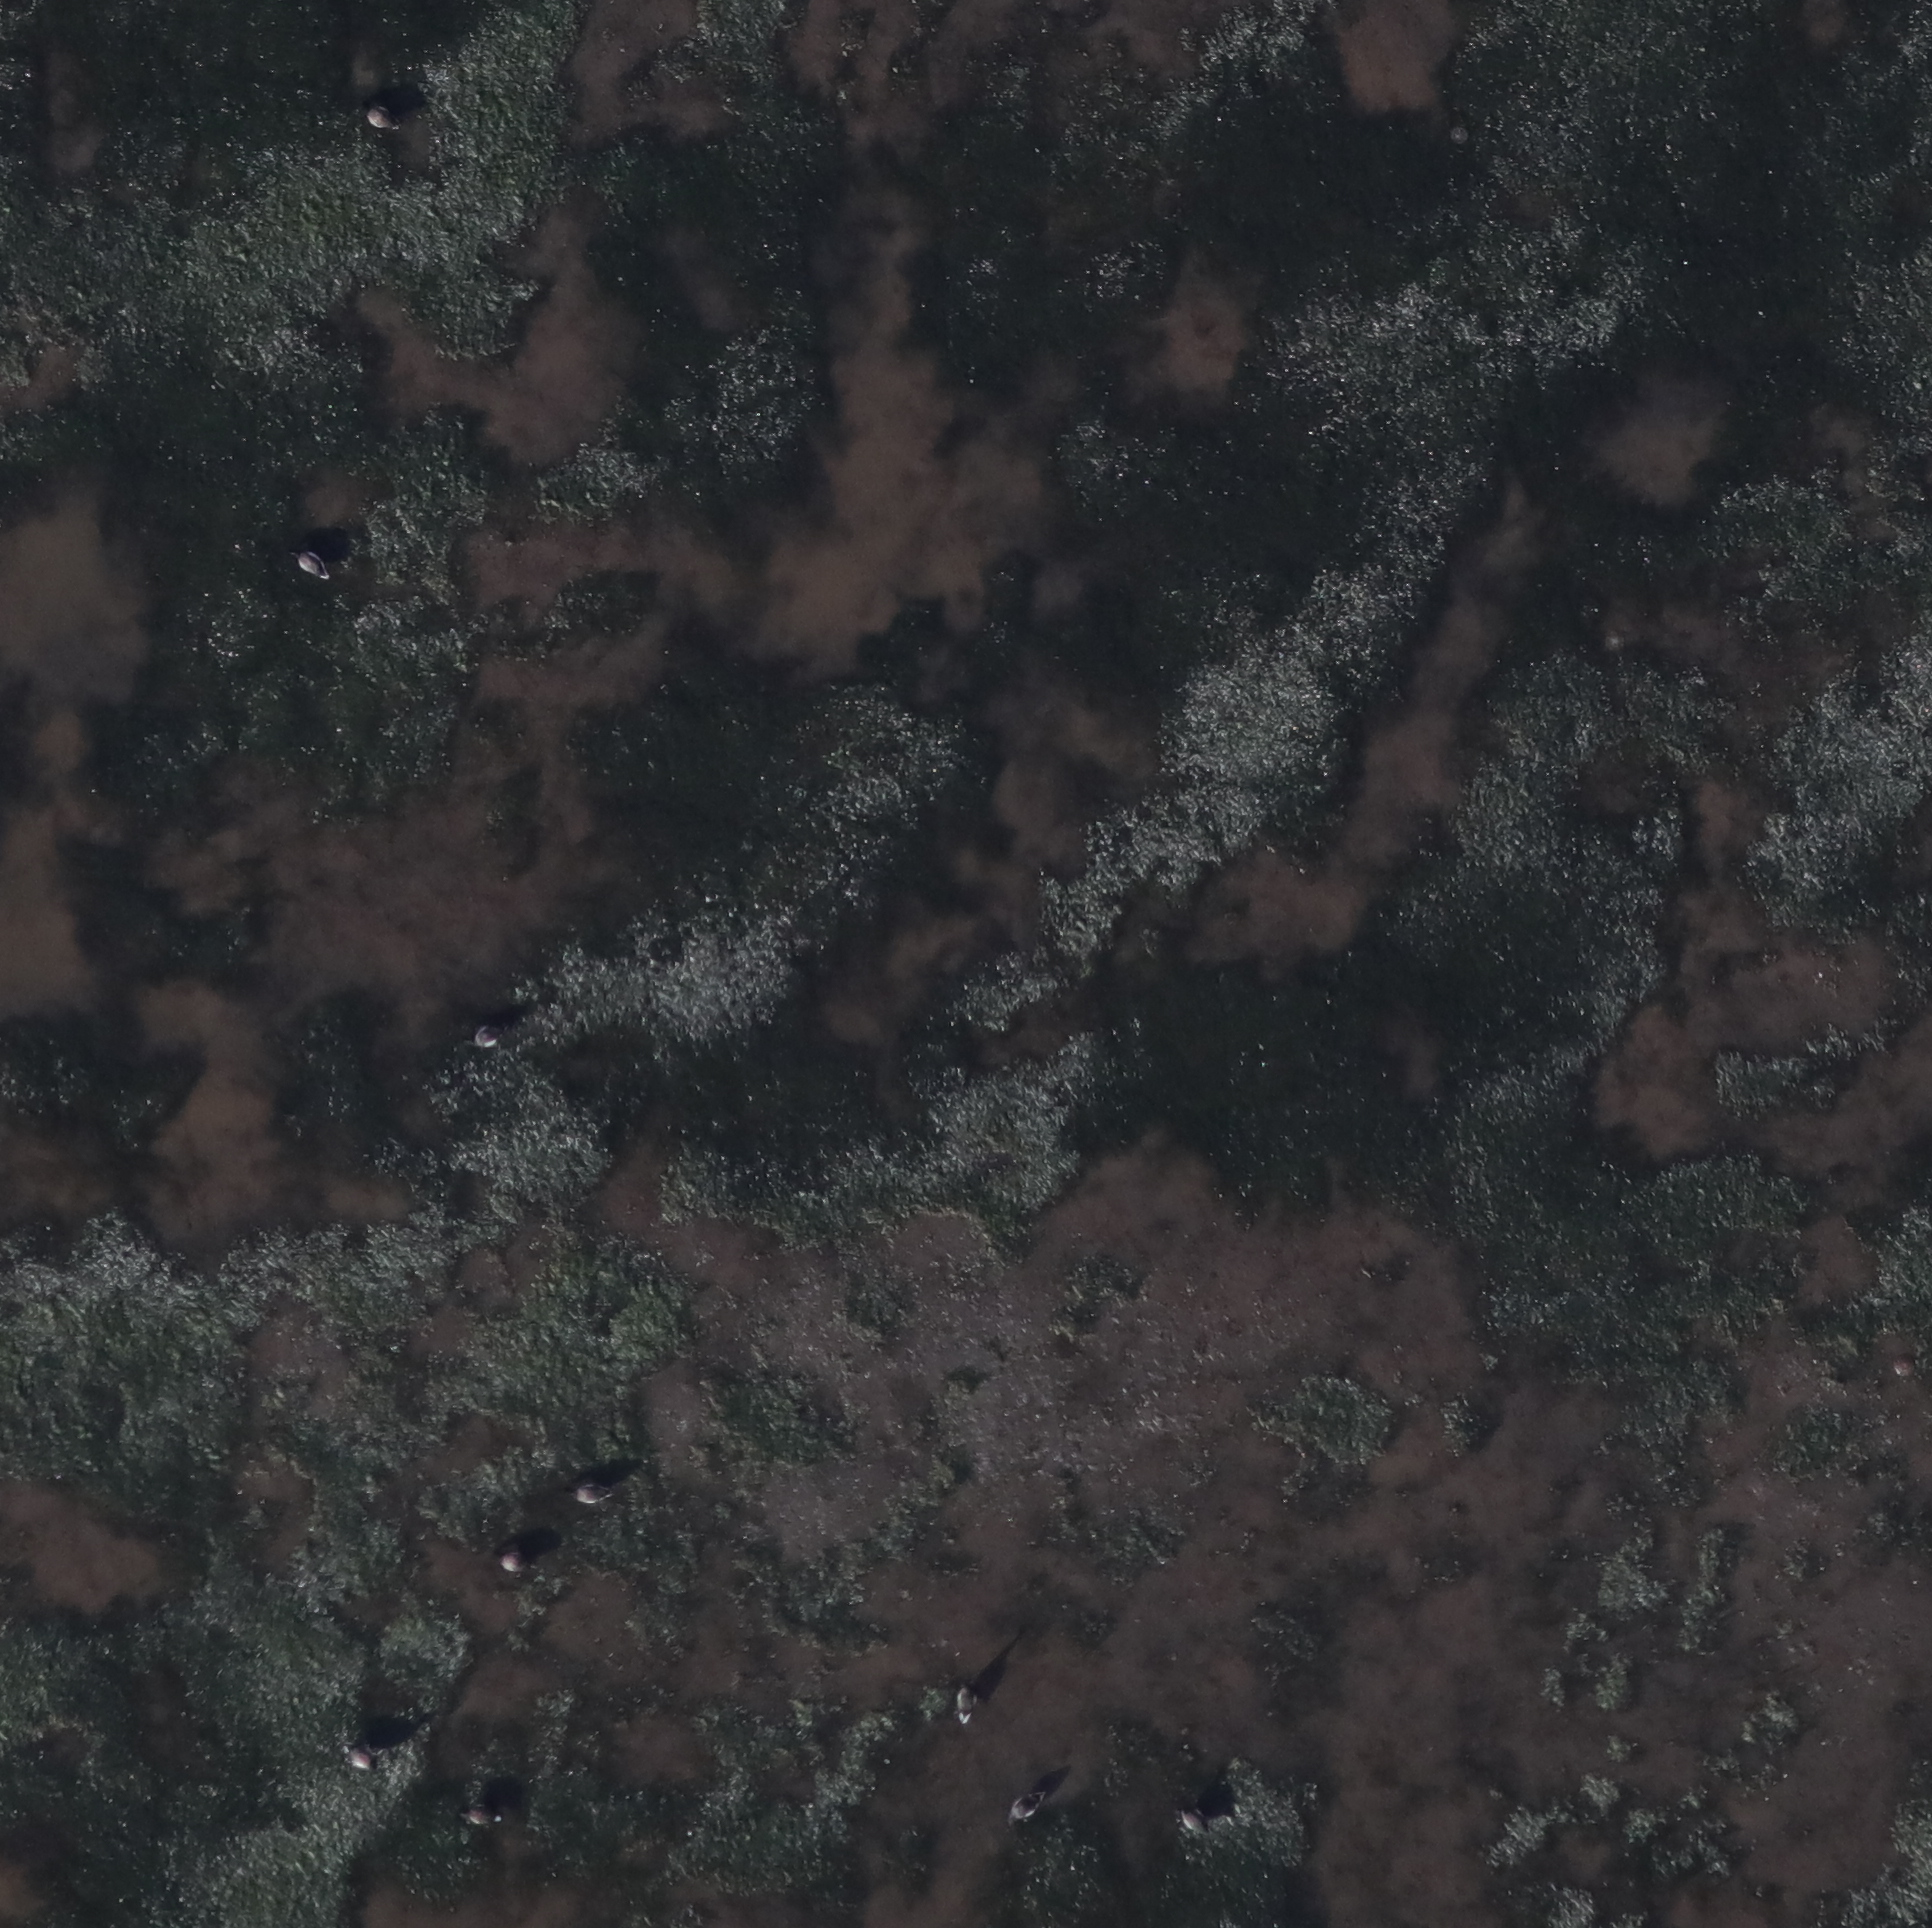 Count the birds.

10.